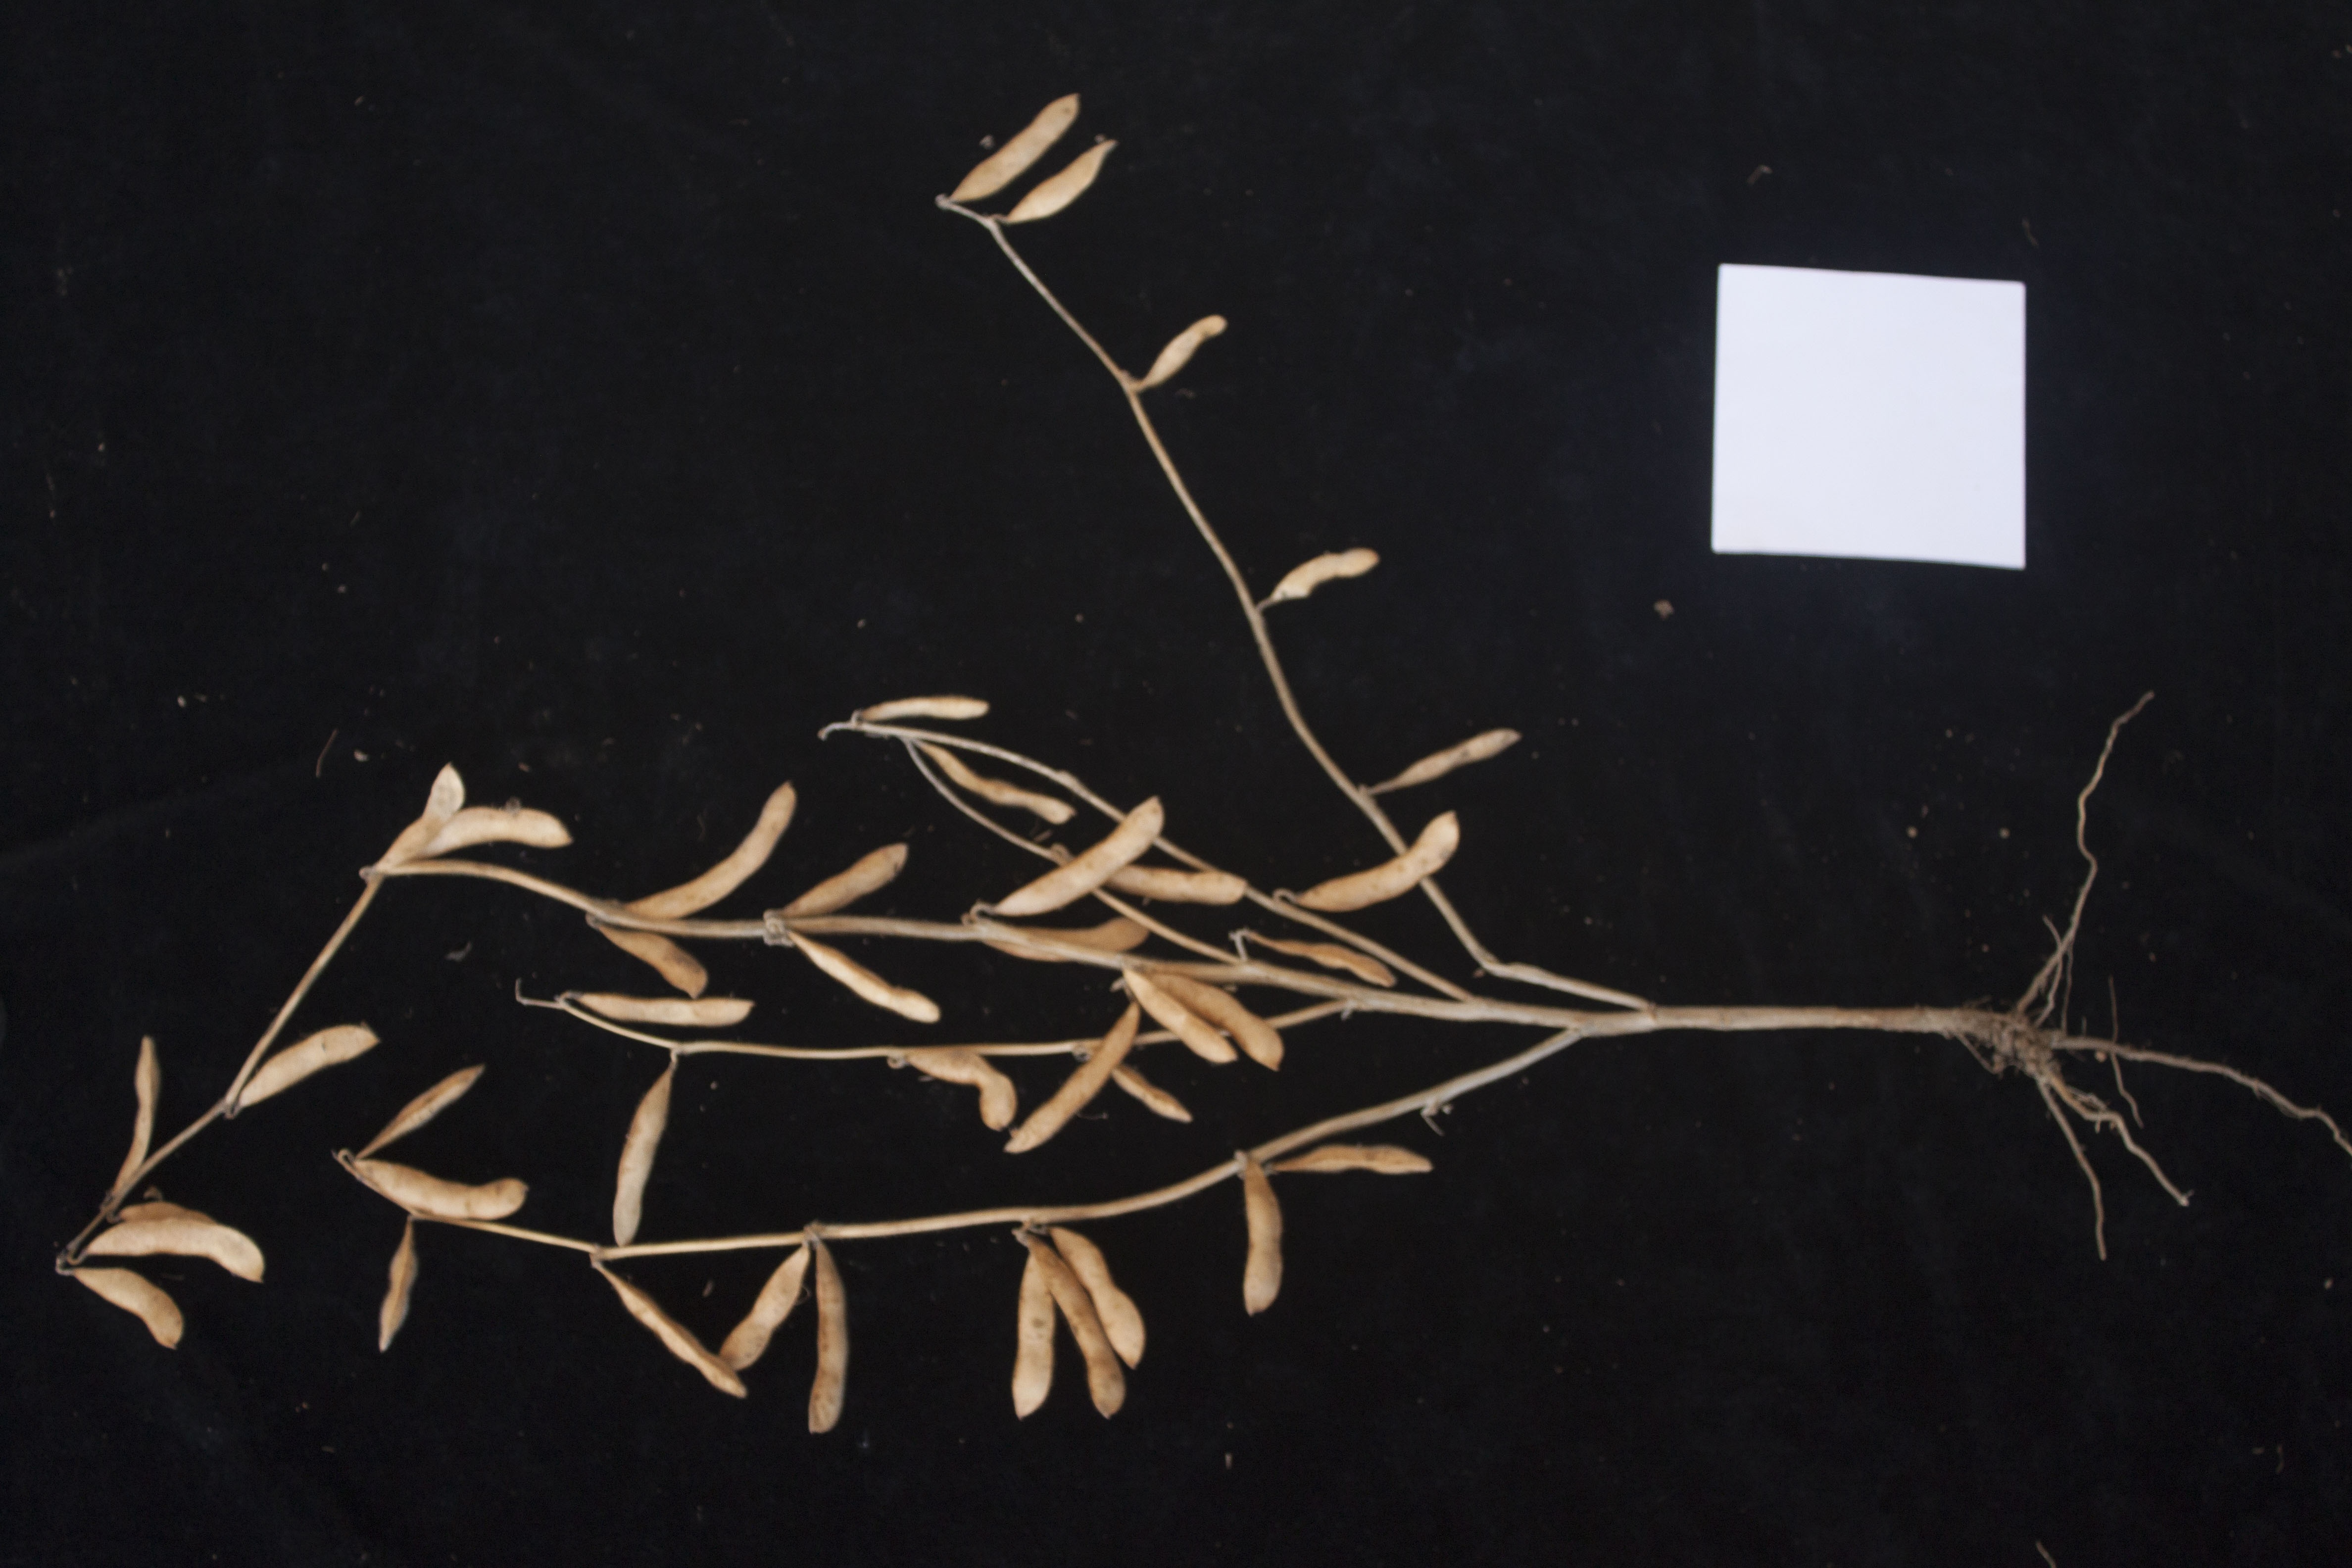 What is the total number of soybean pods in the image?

41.